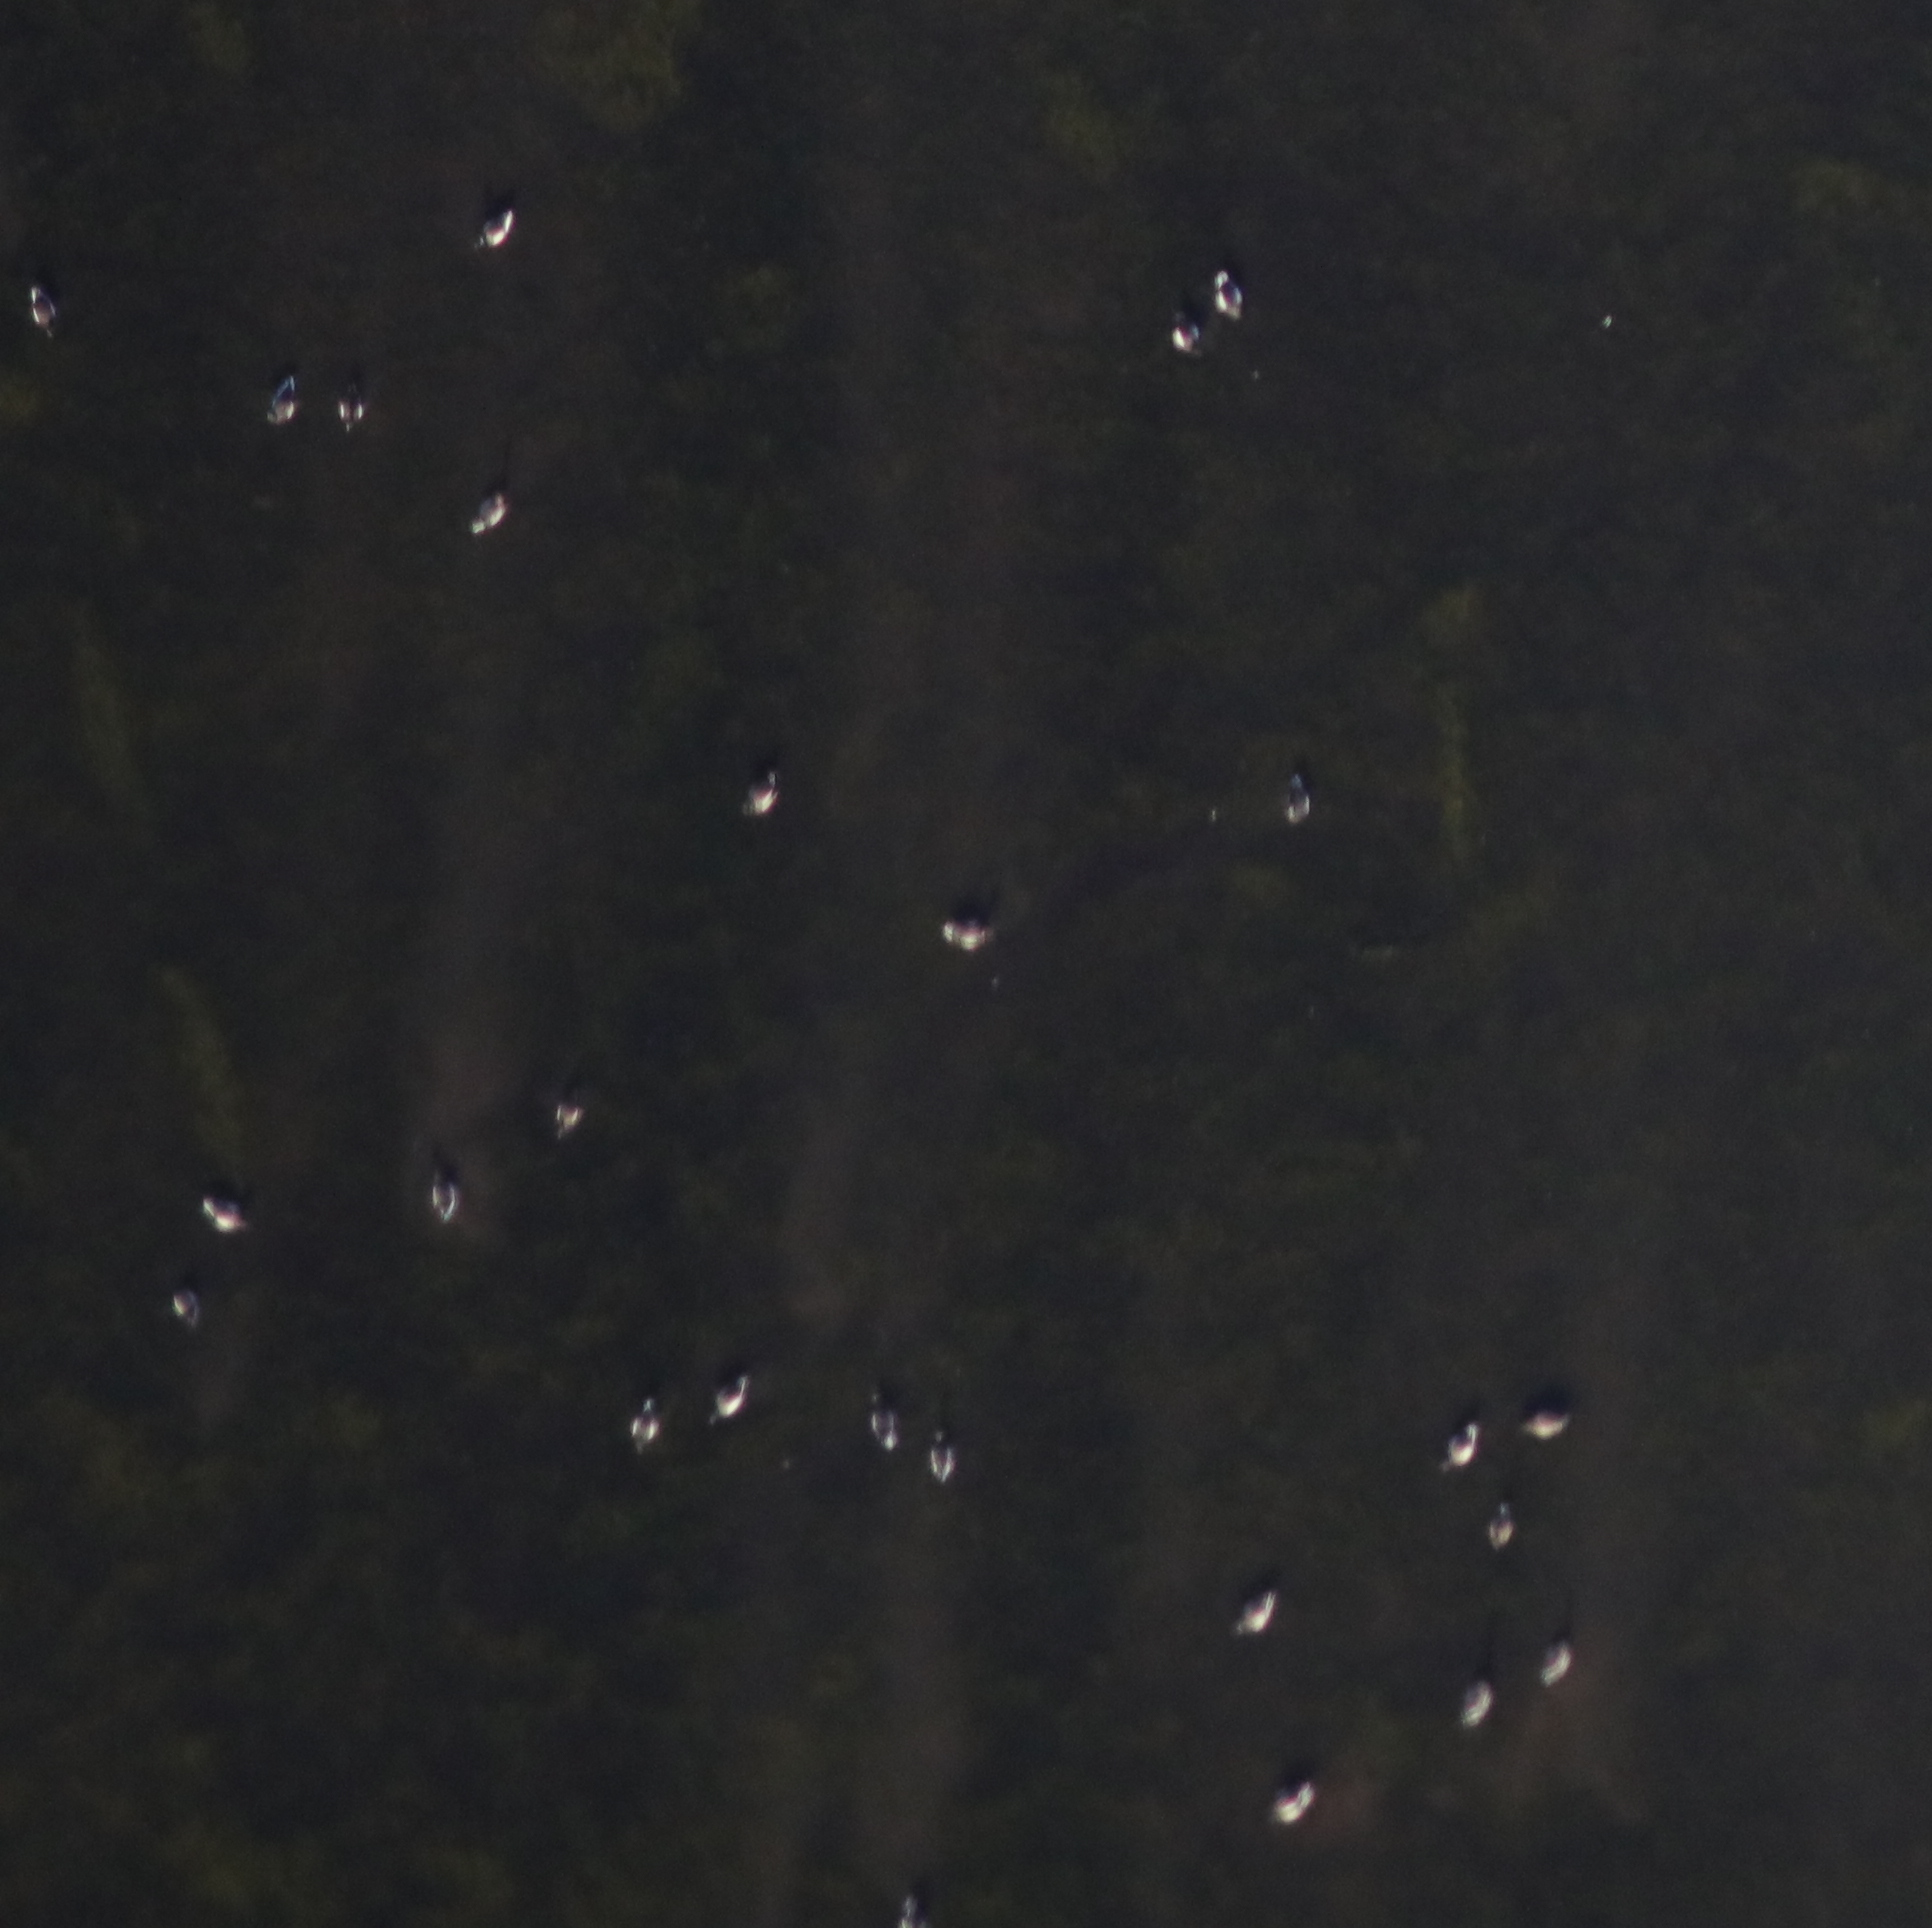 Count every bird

25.